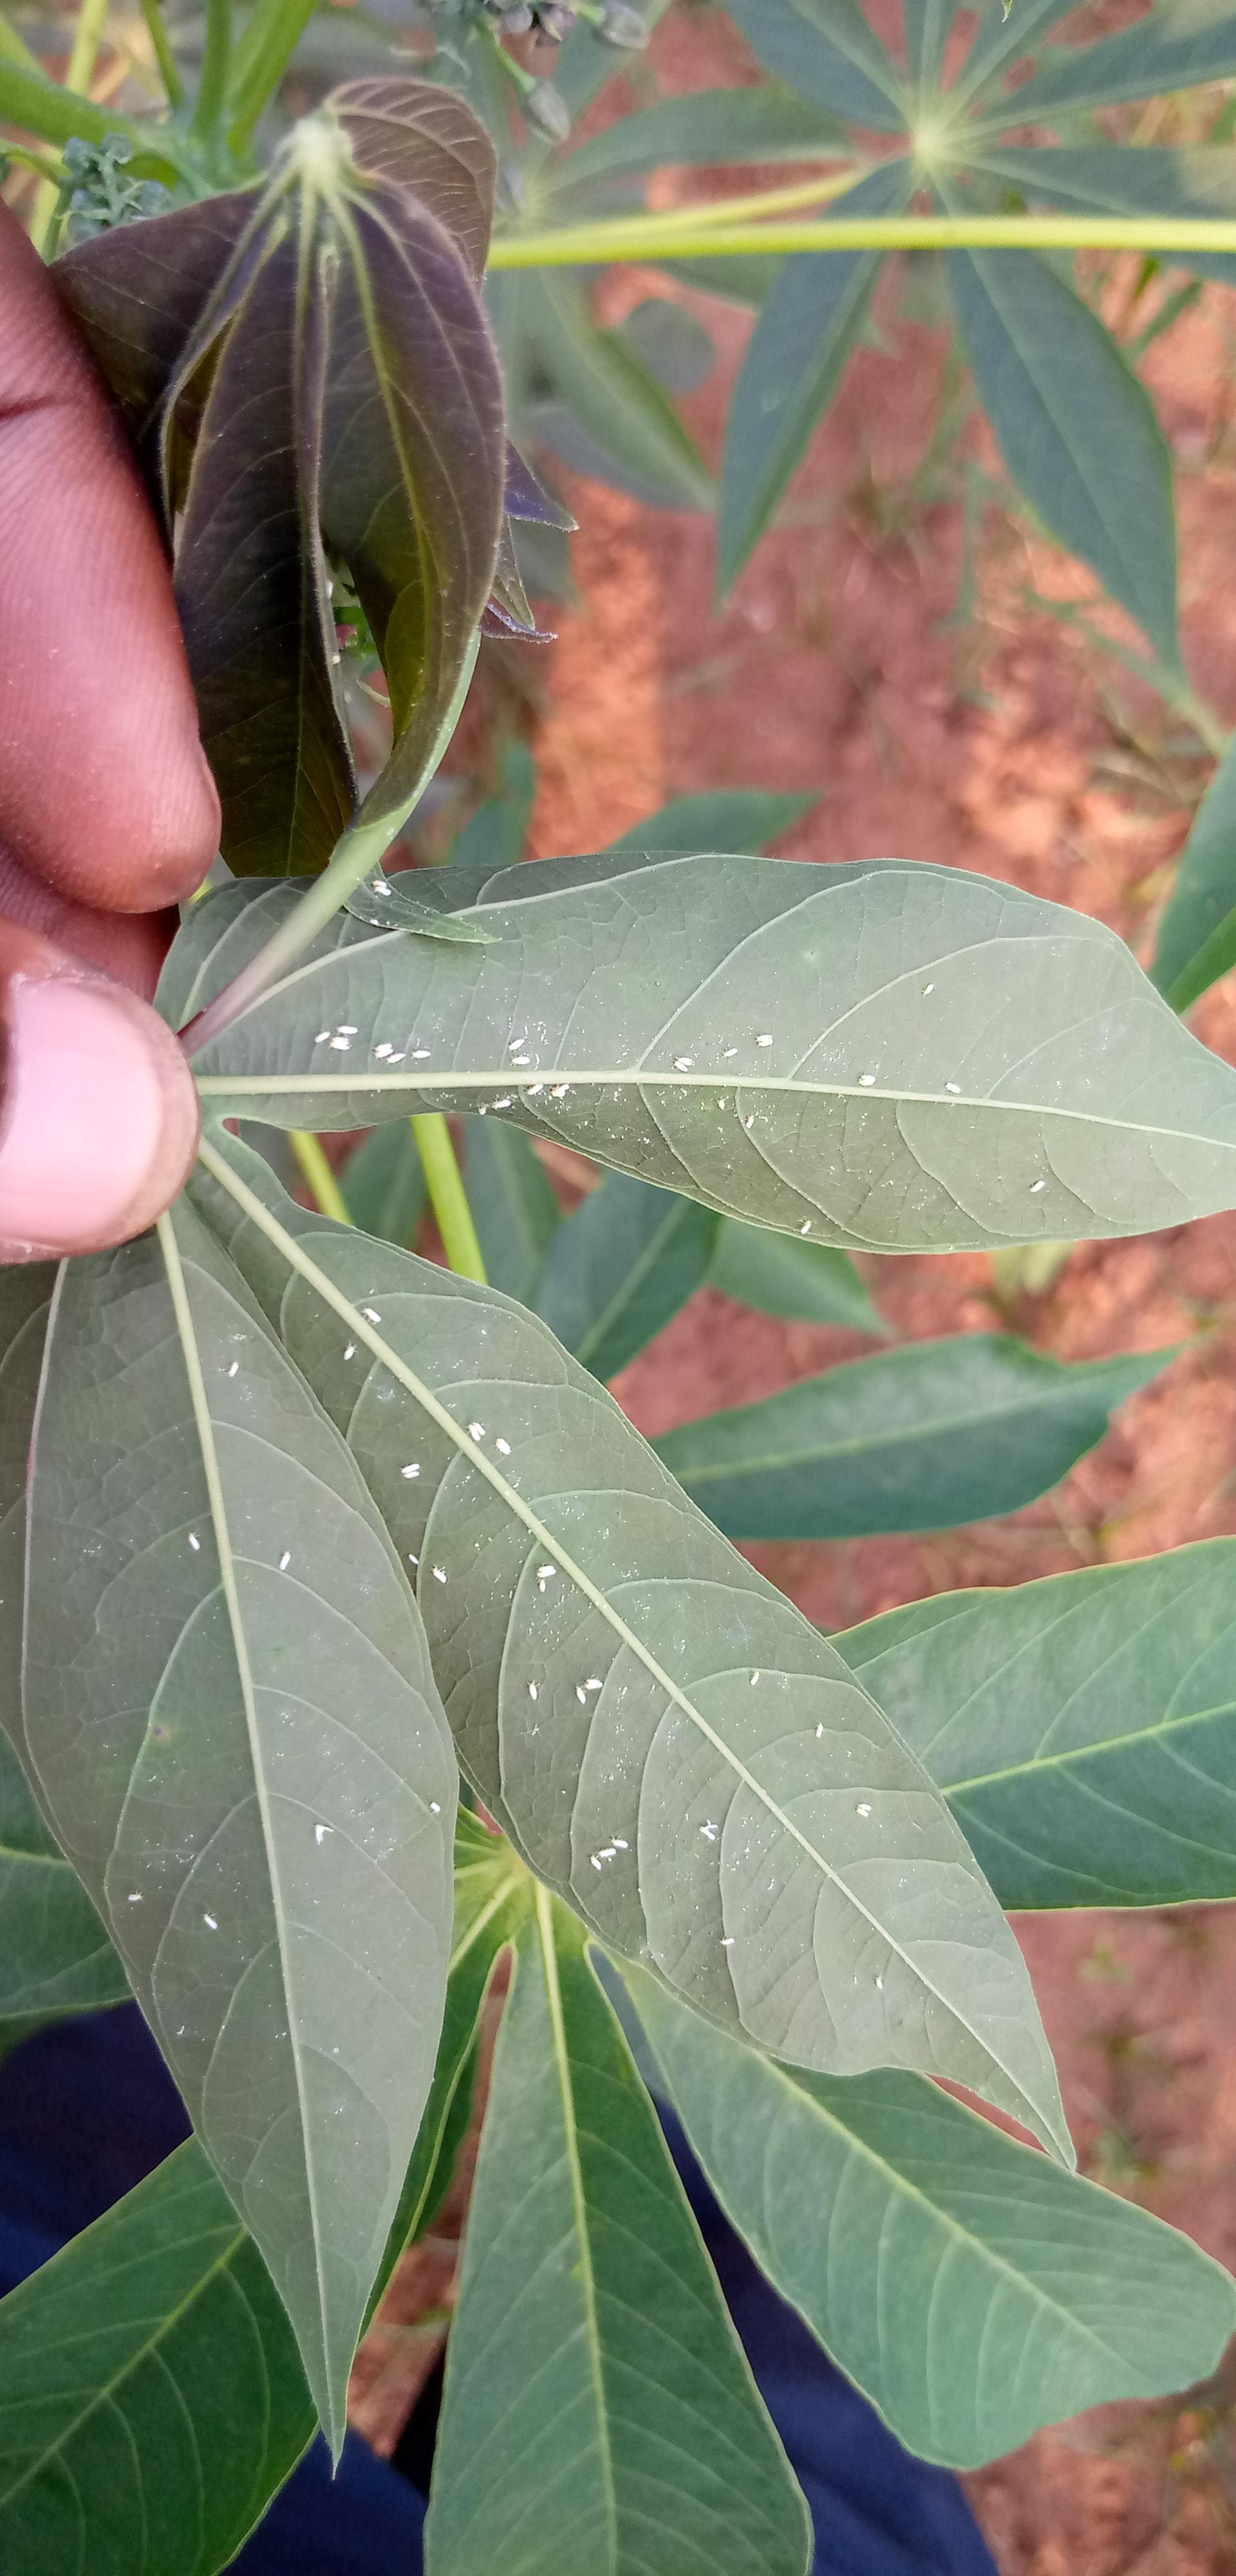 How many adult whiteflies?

64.